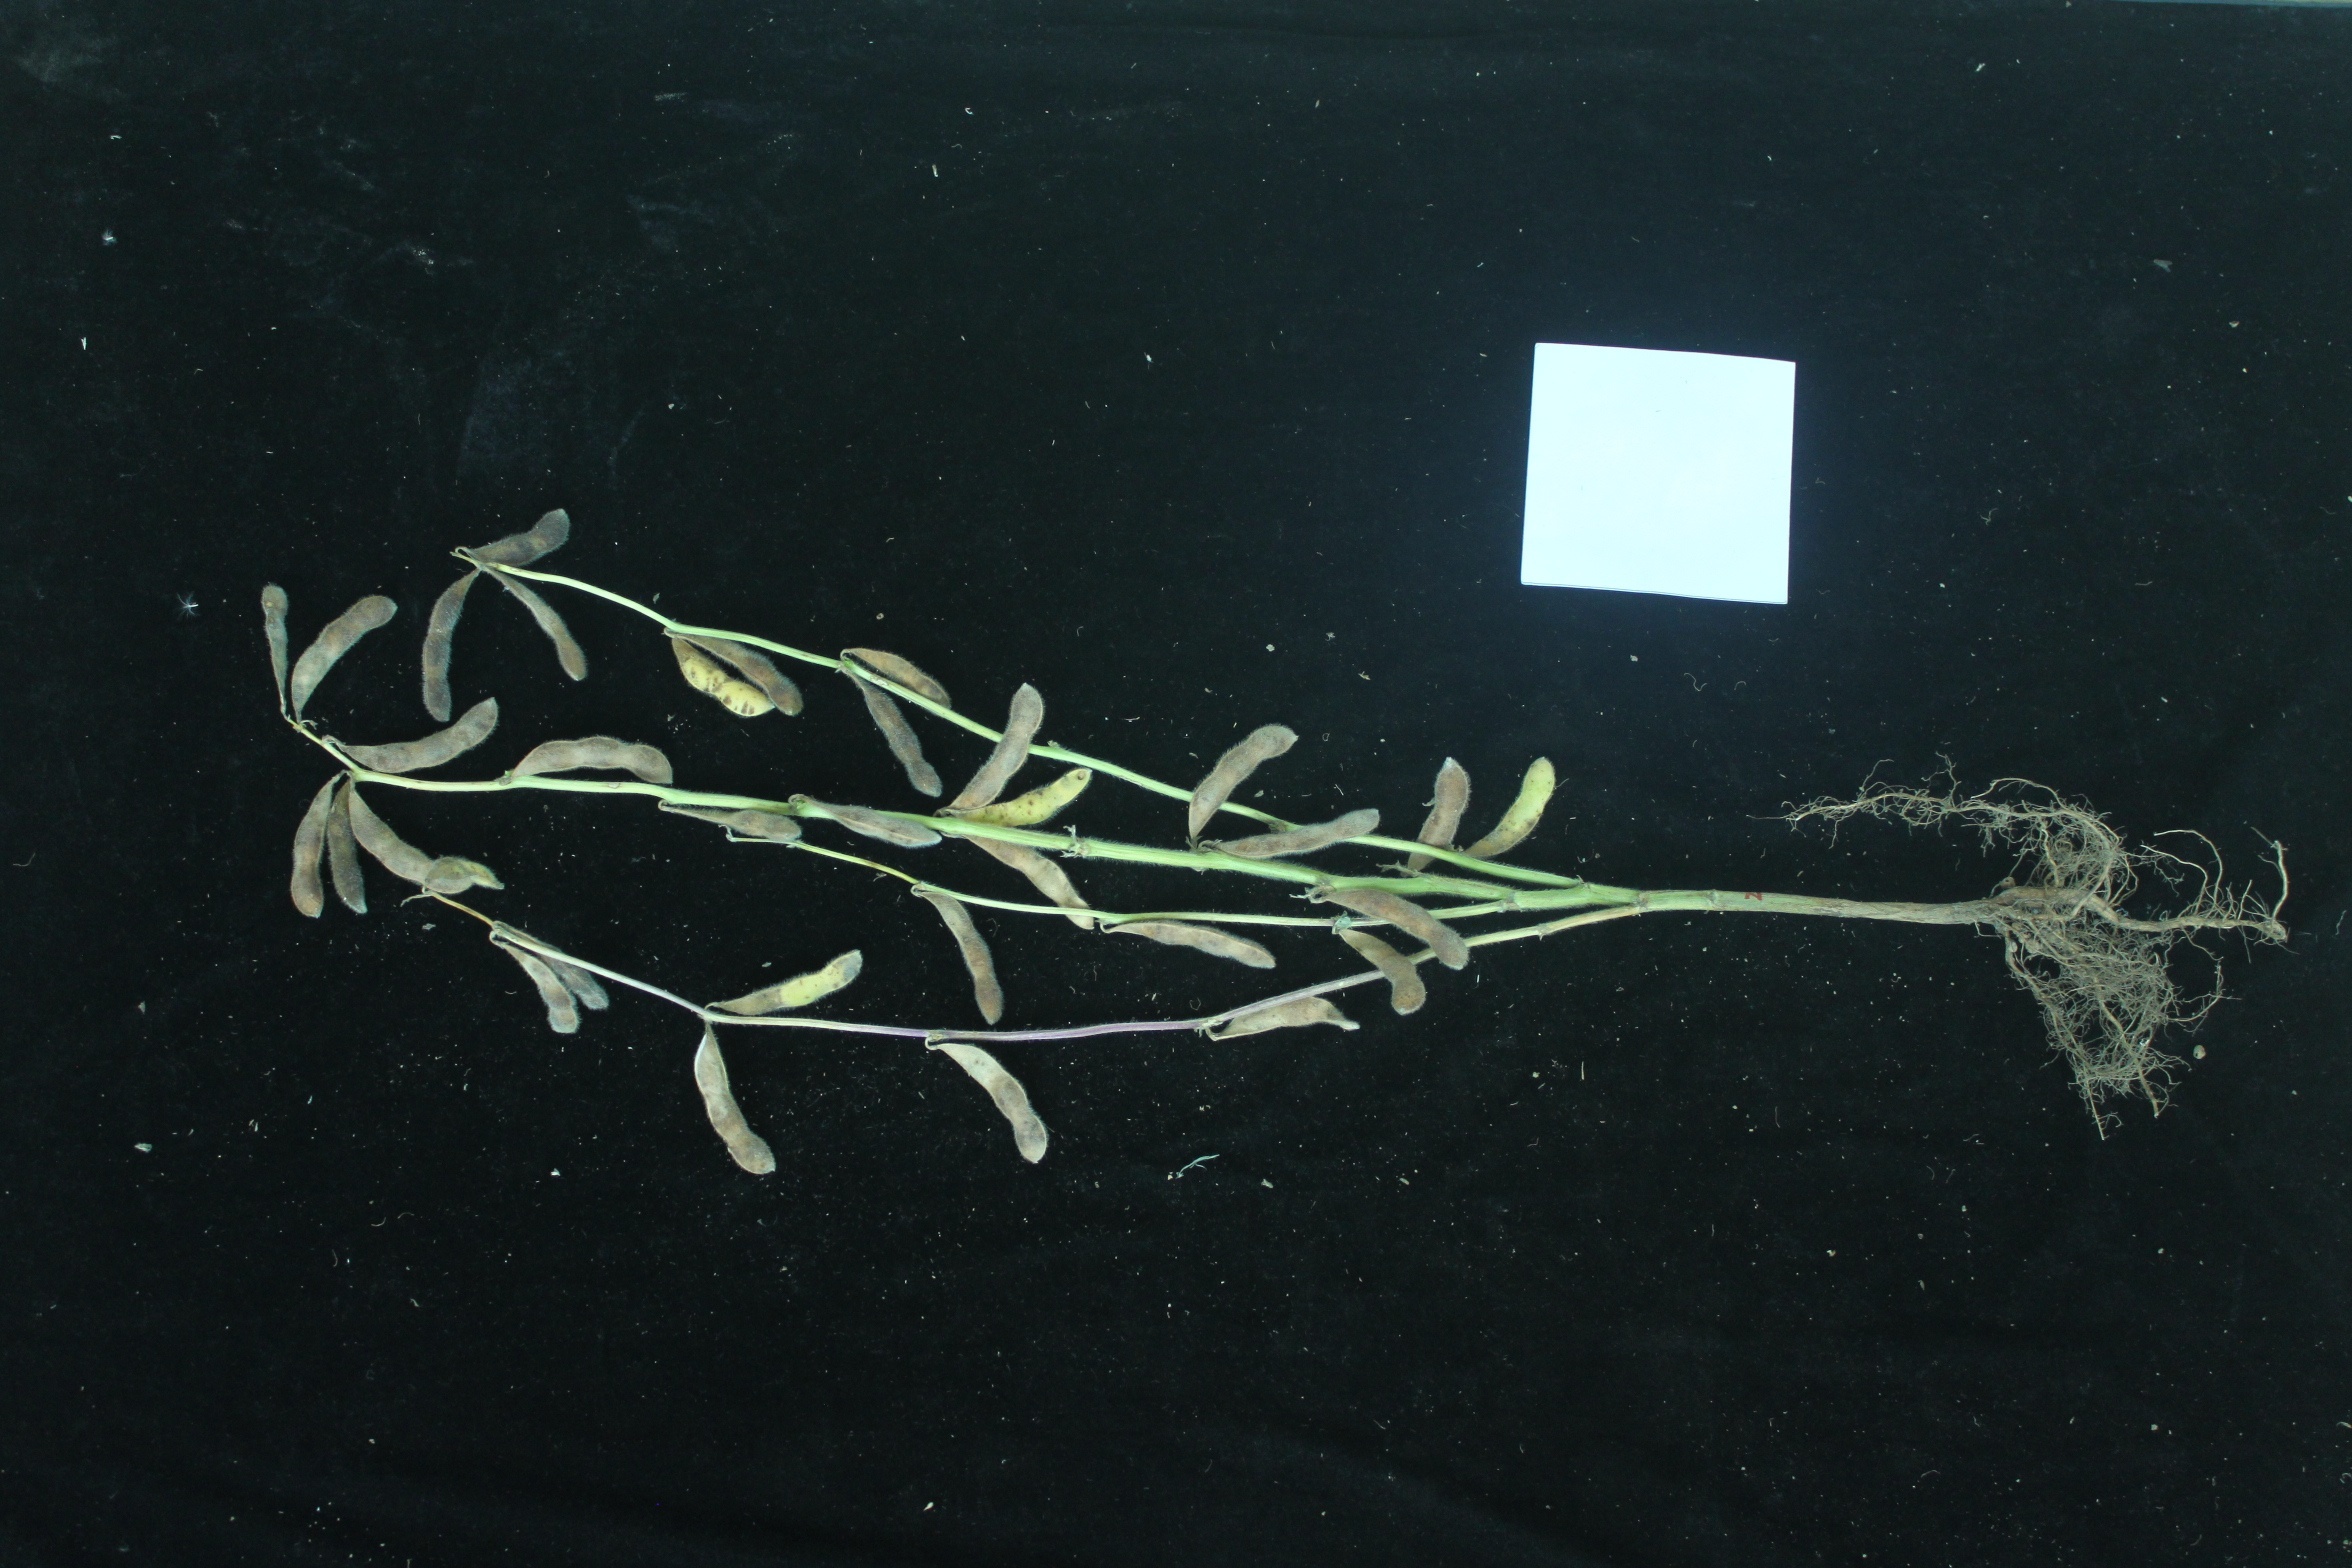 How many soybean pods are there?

34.